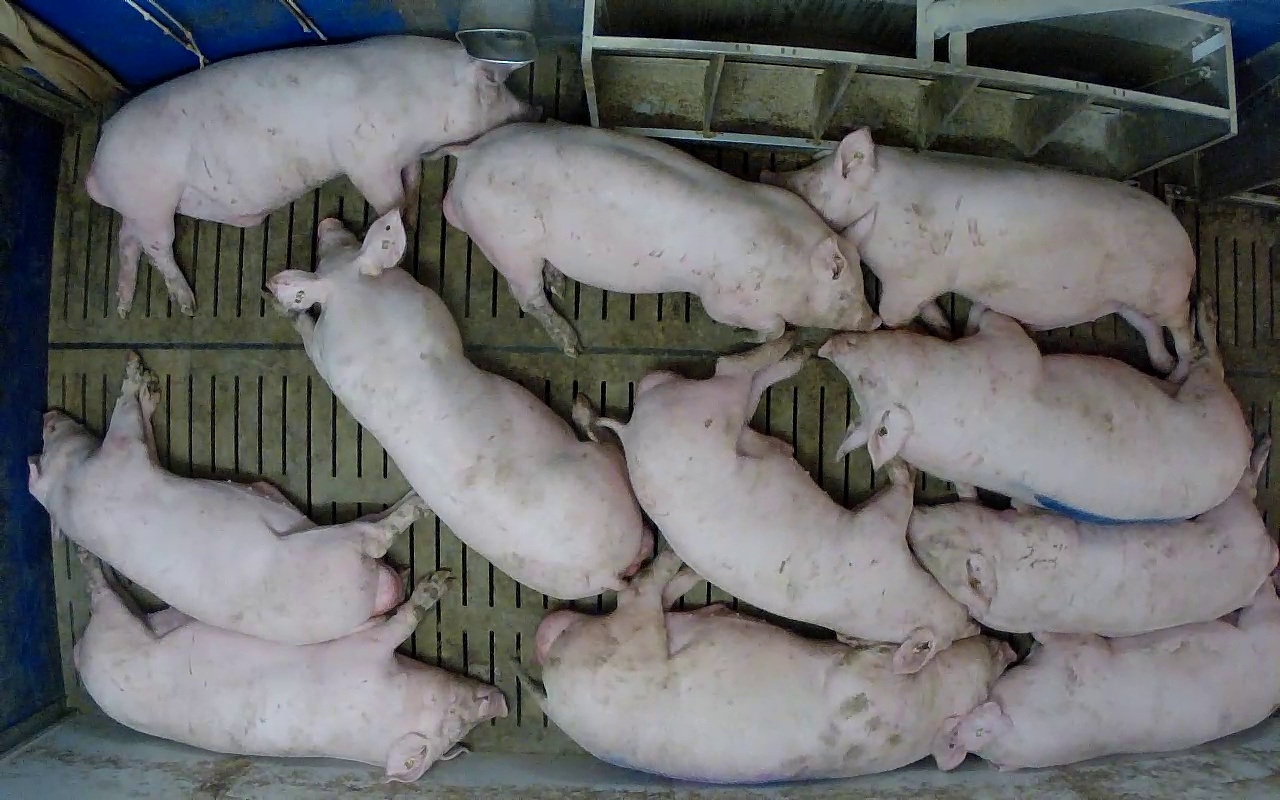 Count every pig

11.